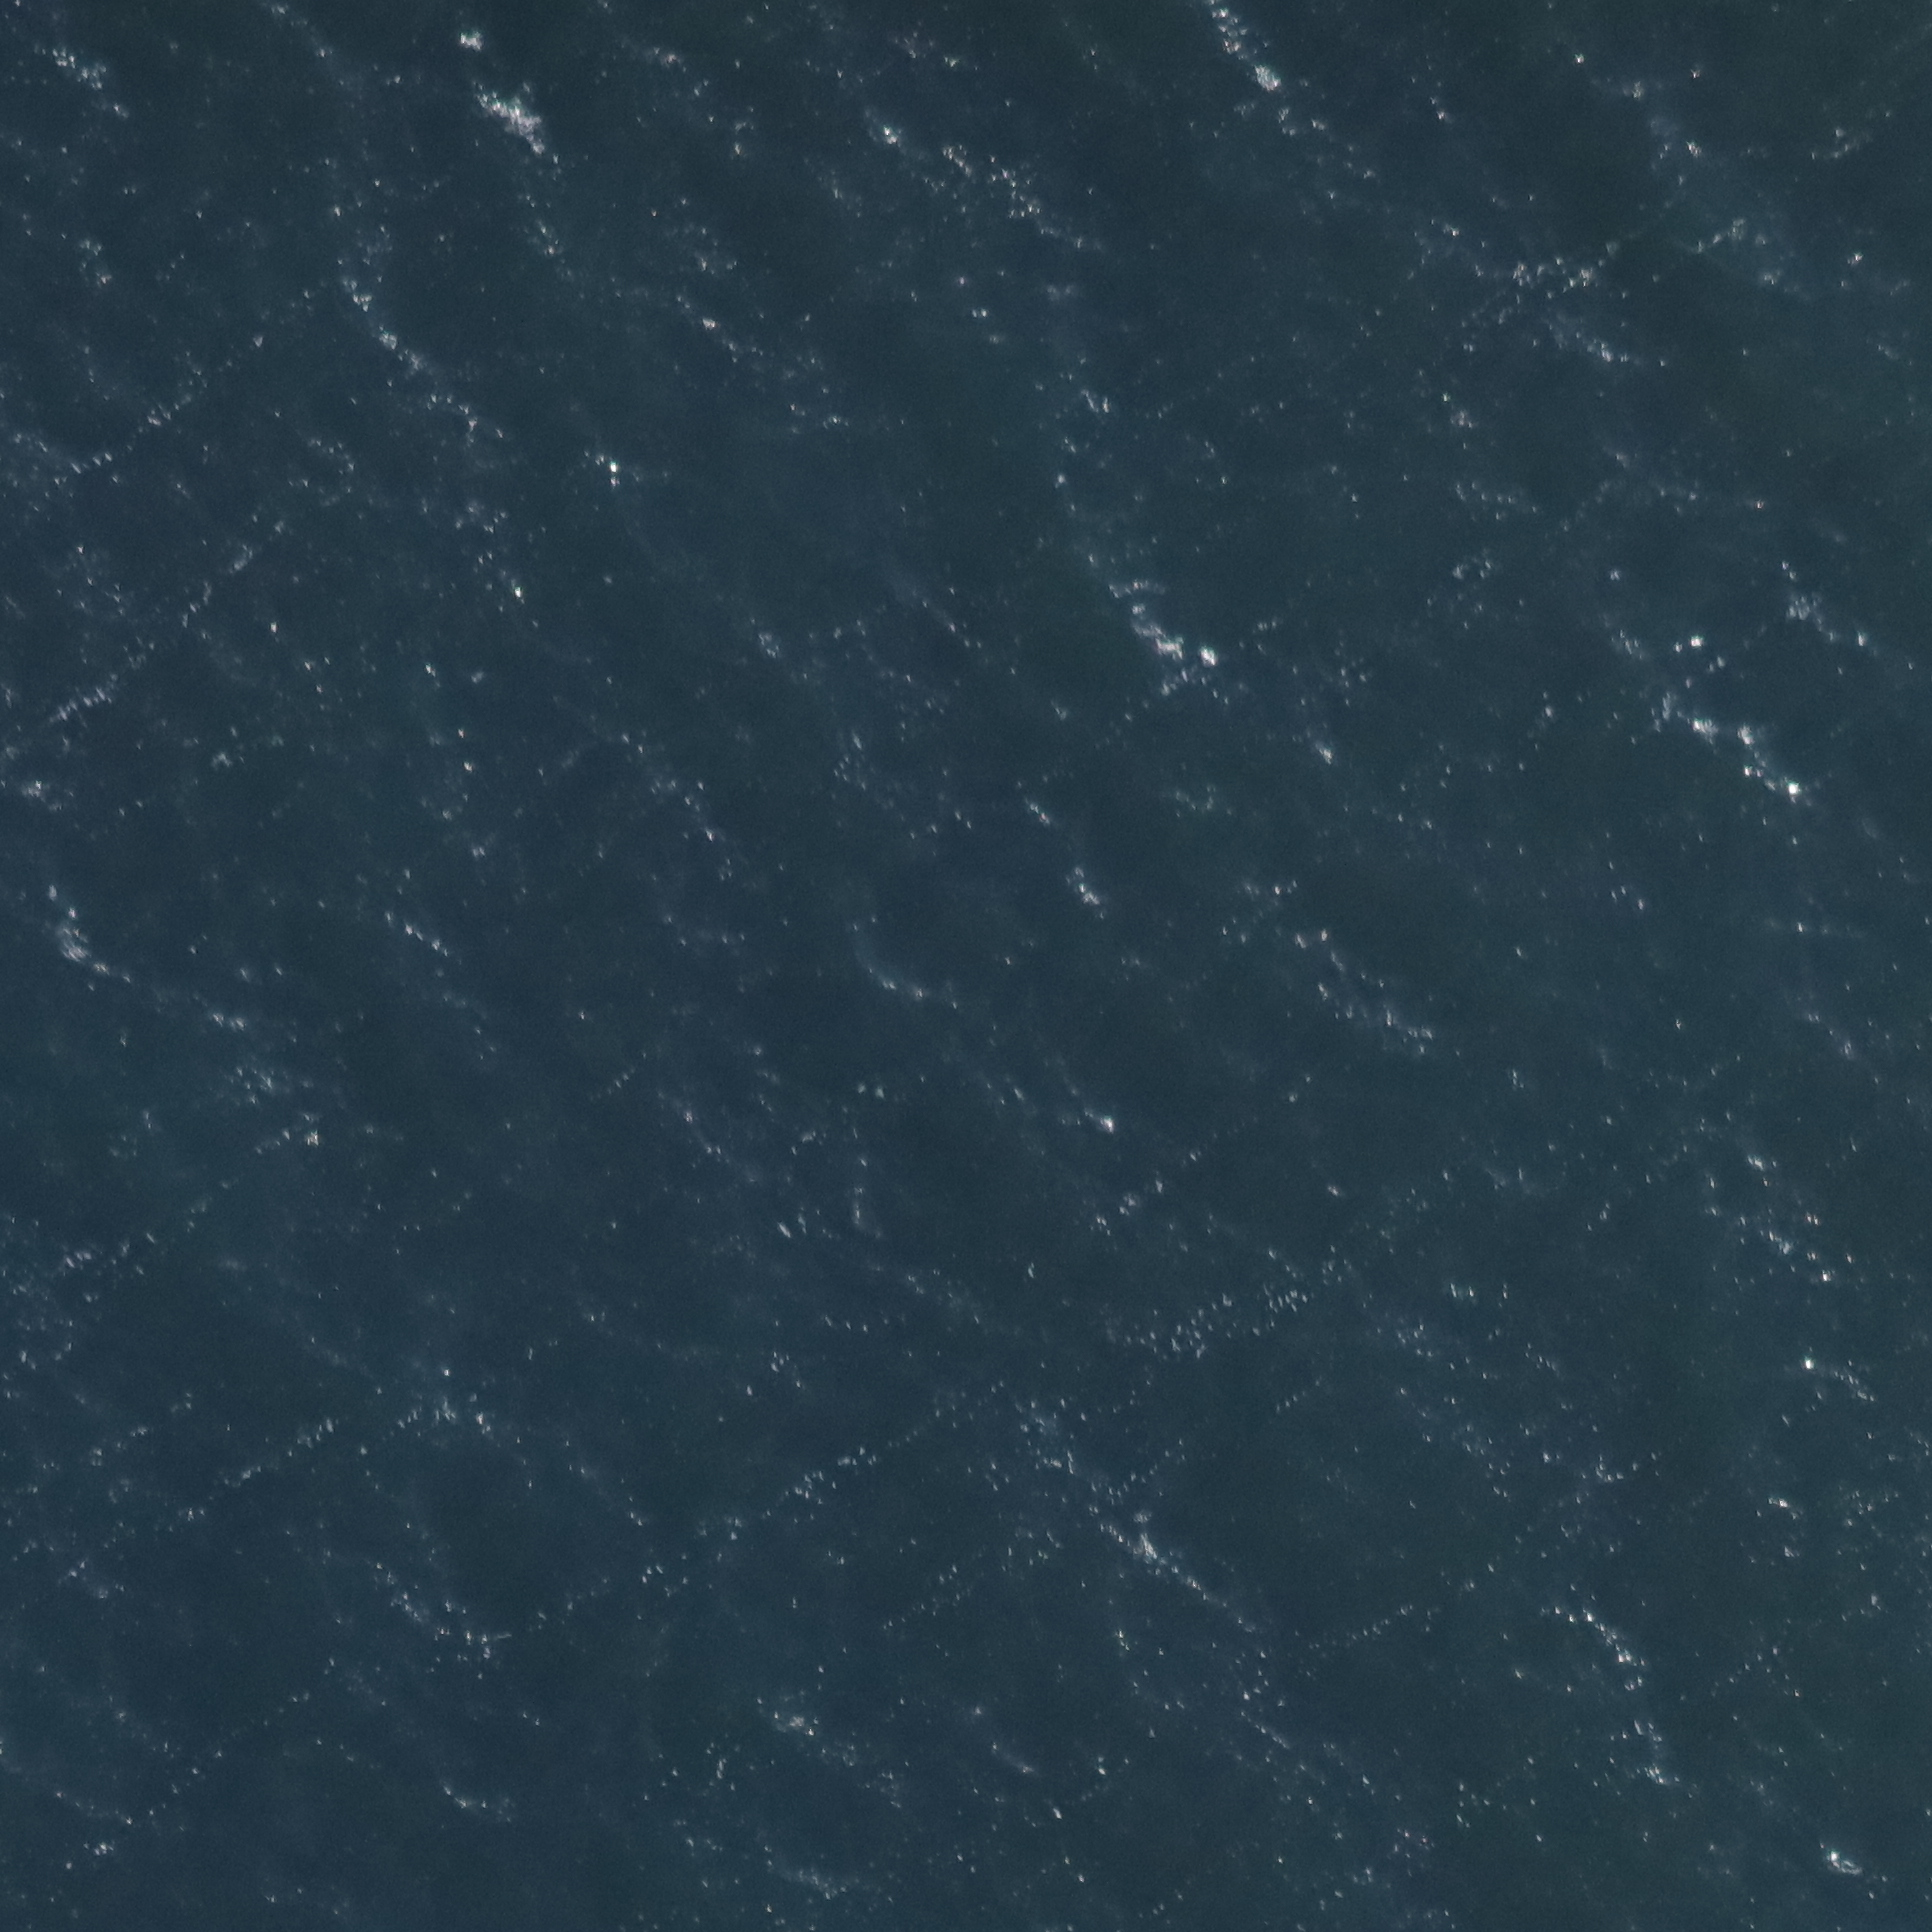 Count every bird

0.